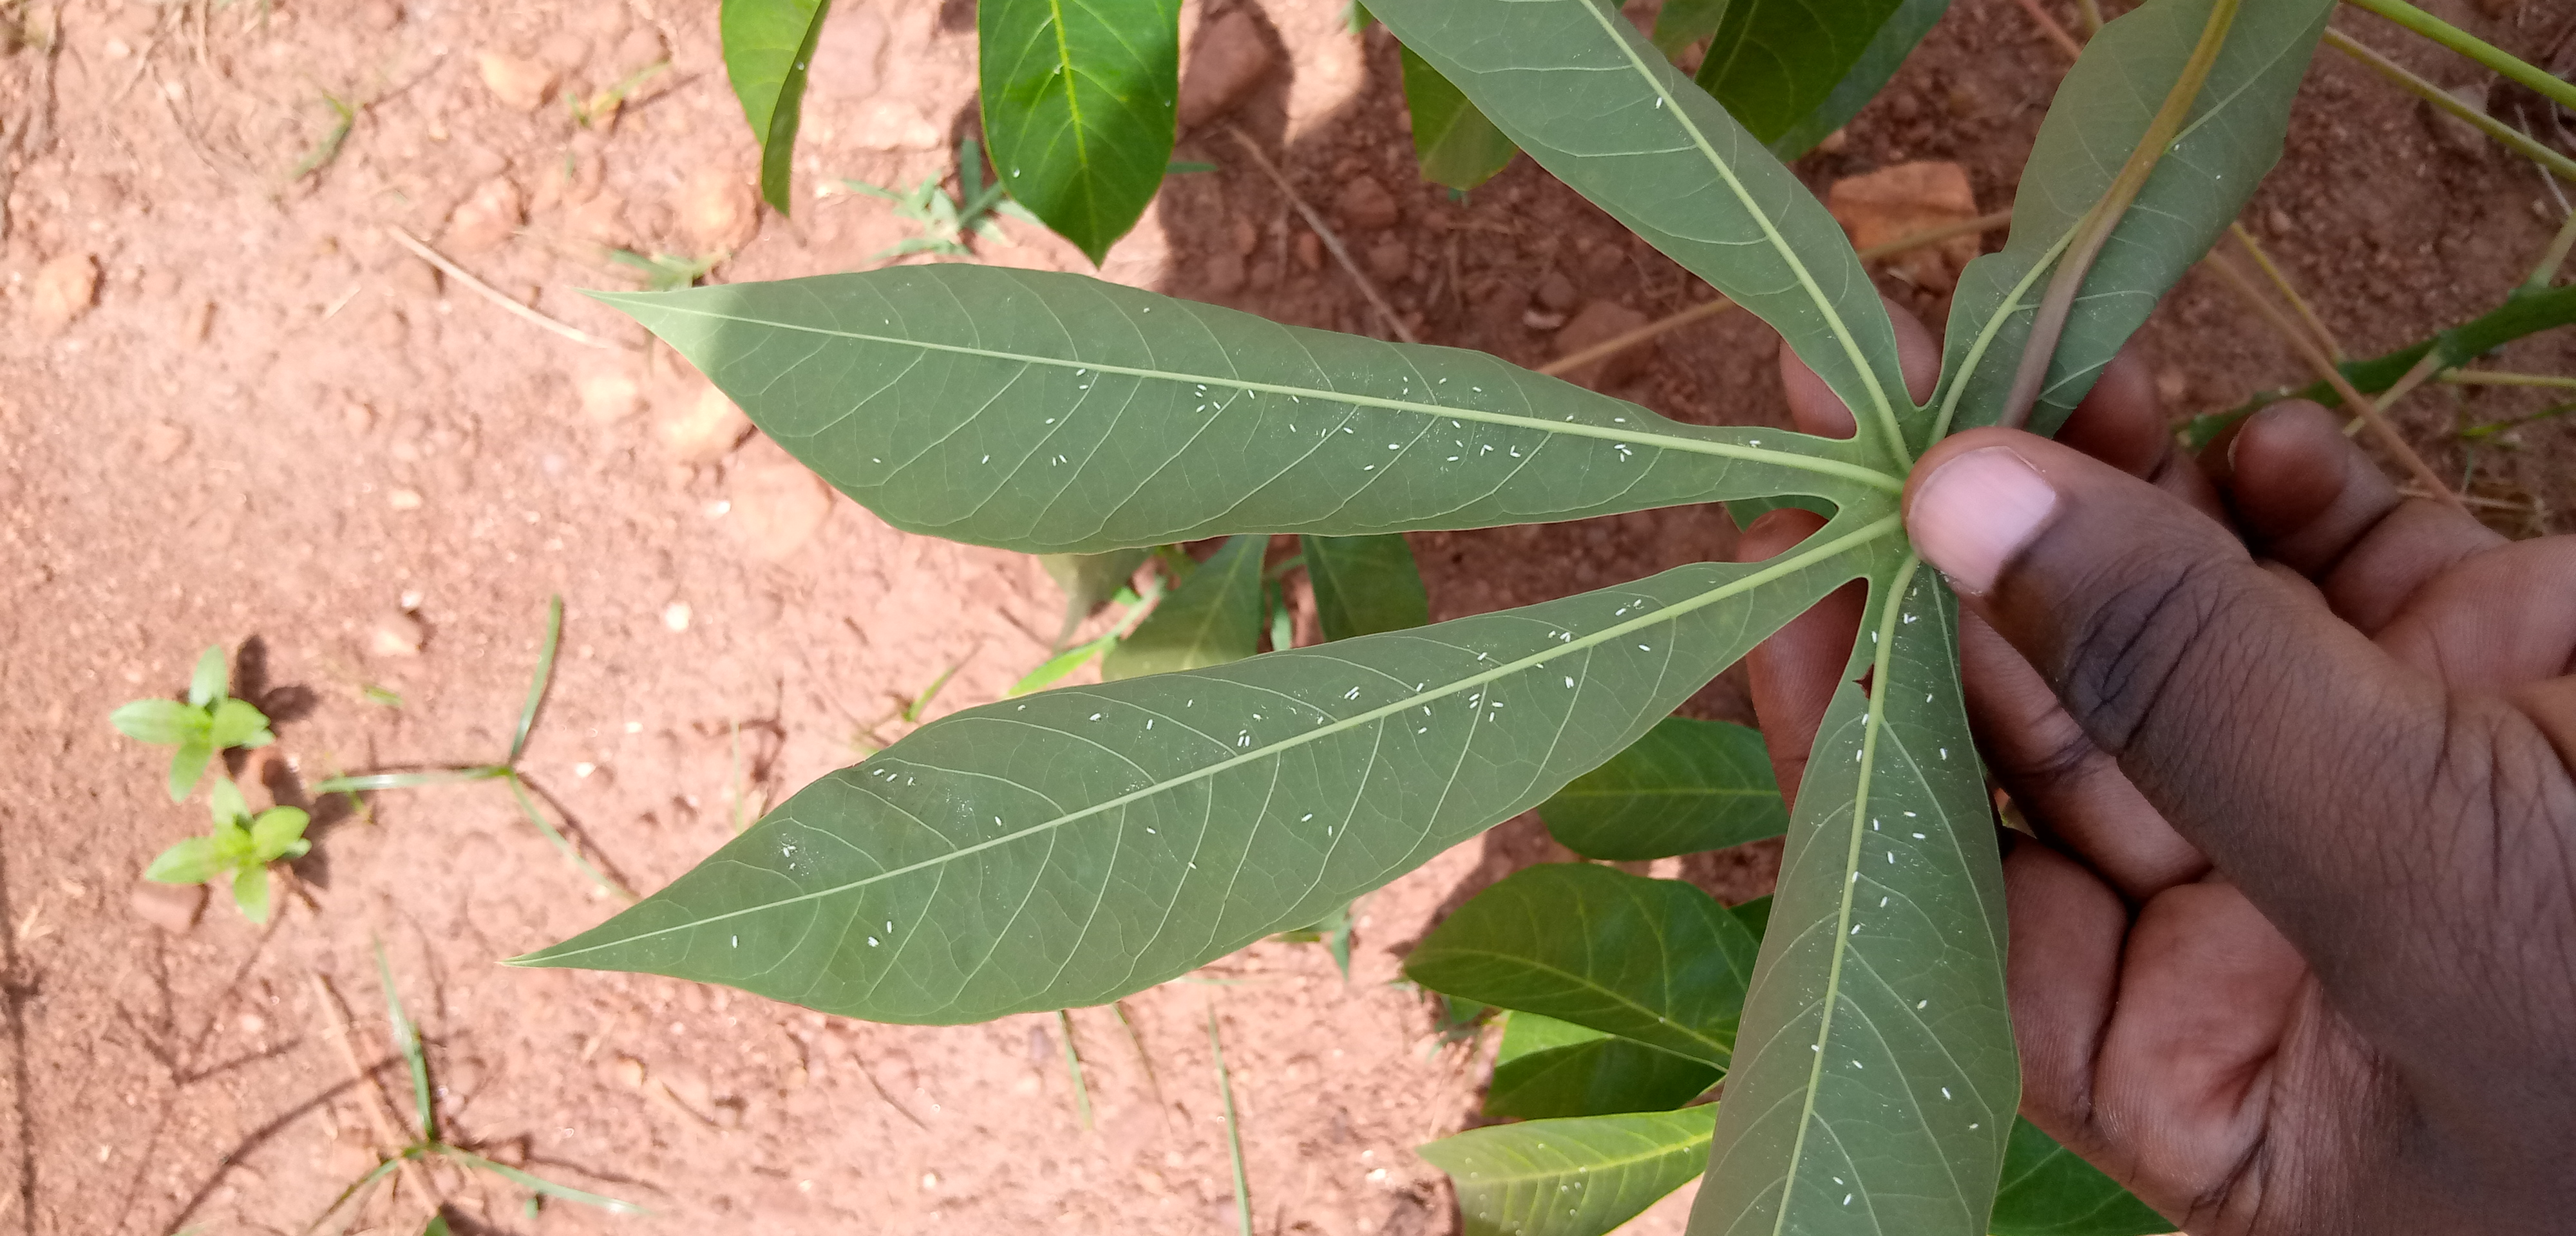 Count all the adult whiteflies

104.